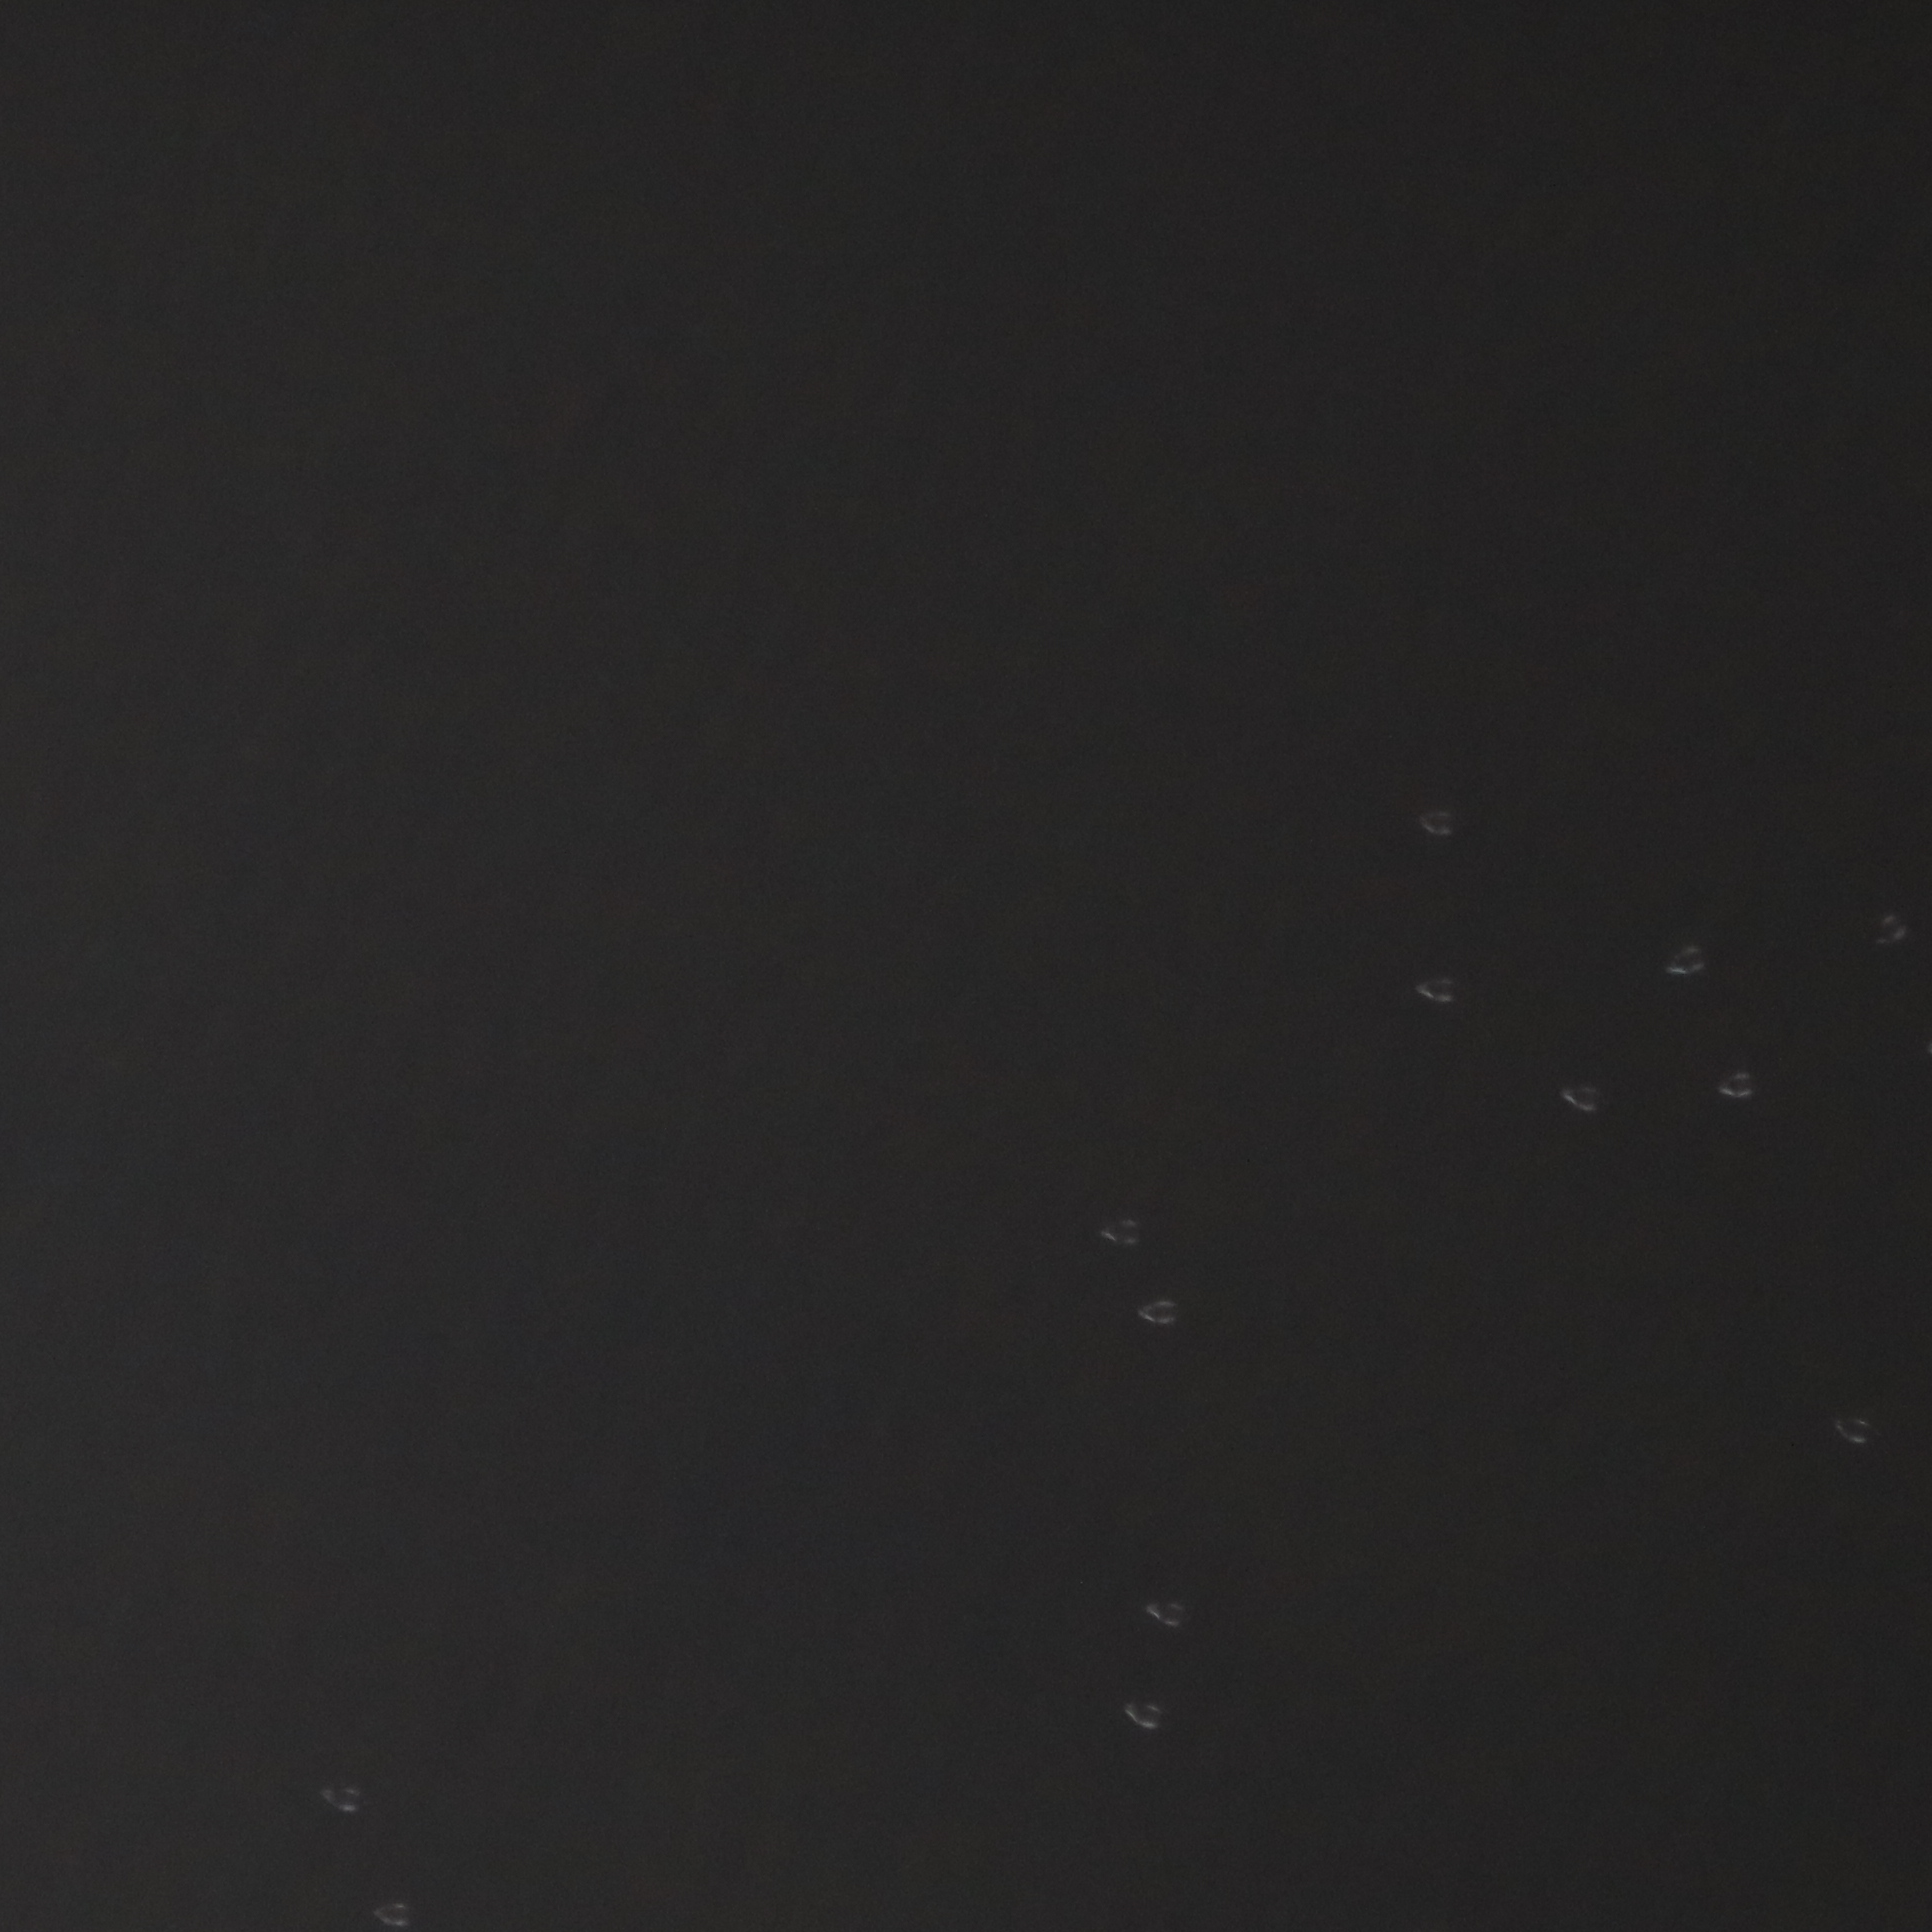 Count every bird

13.